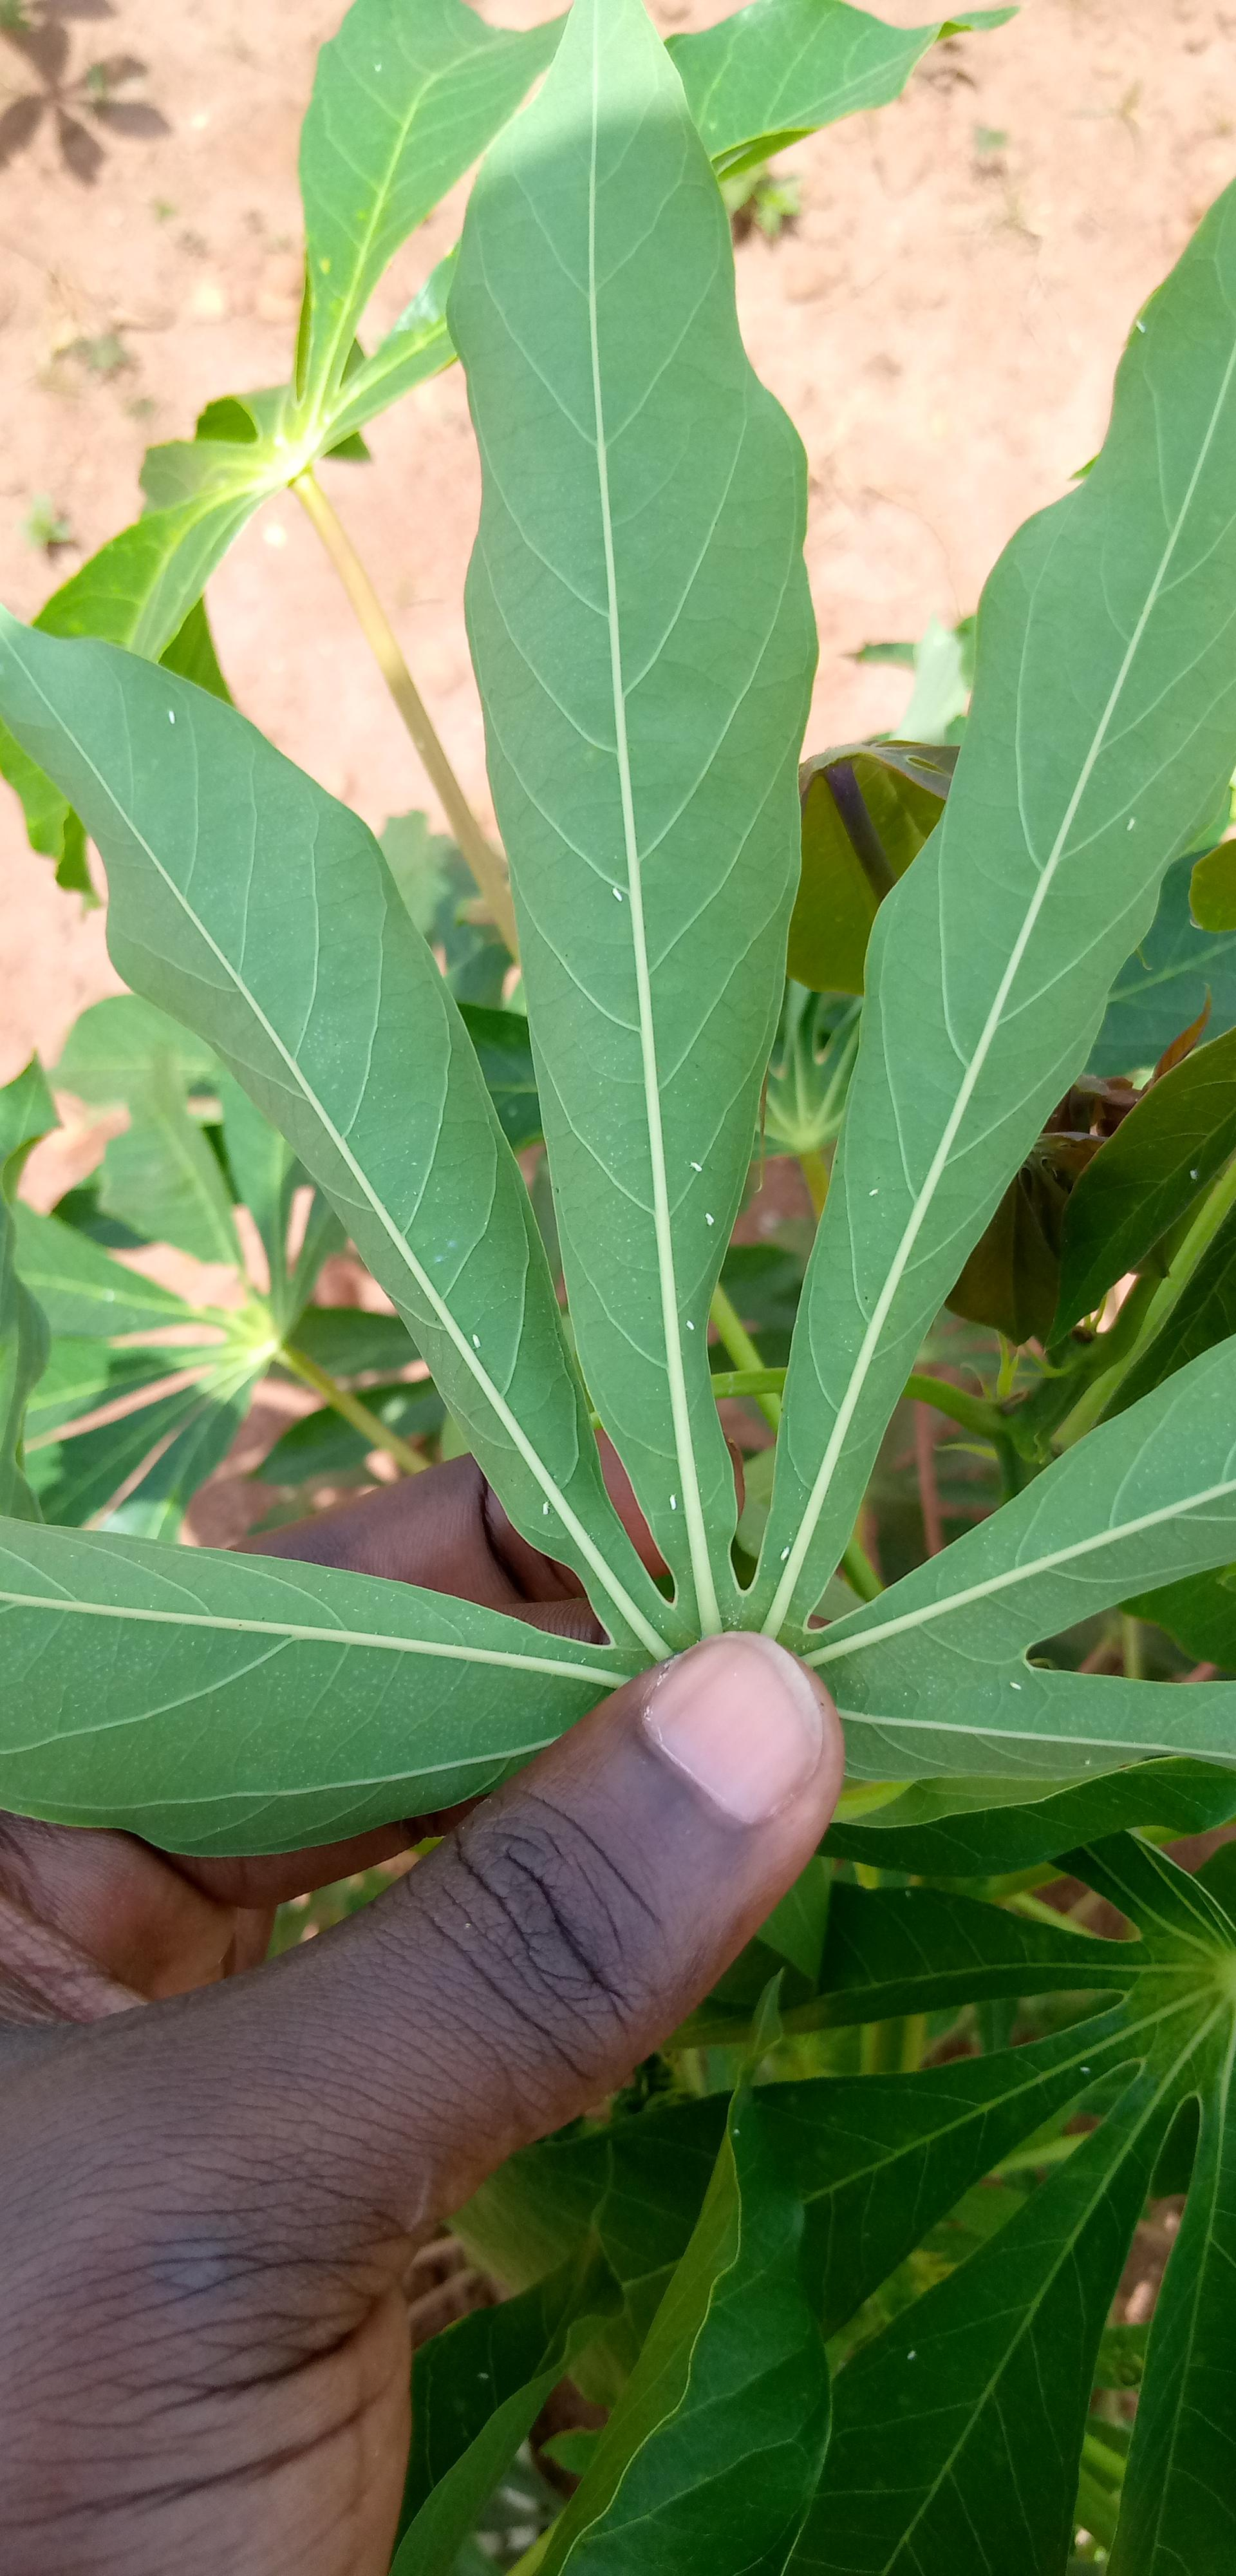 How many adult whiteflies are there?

19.